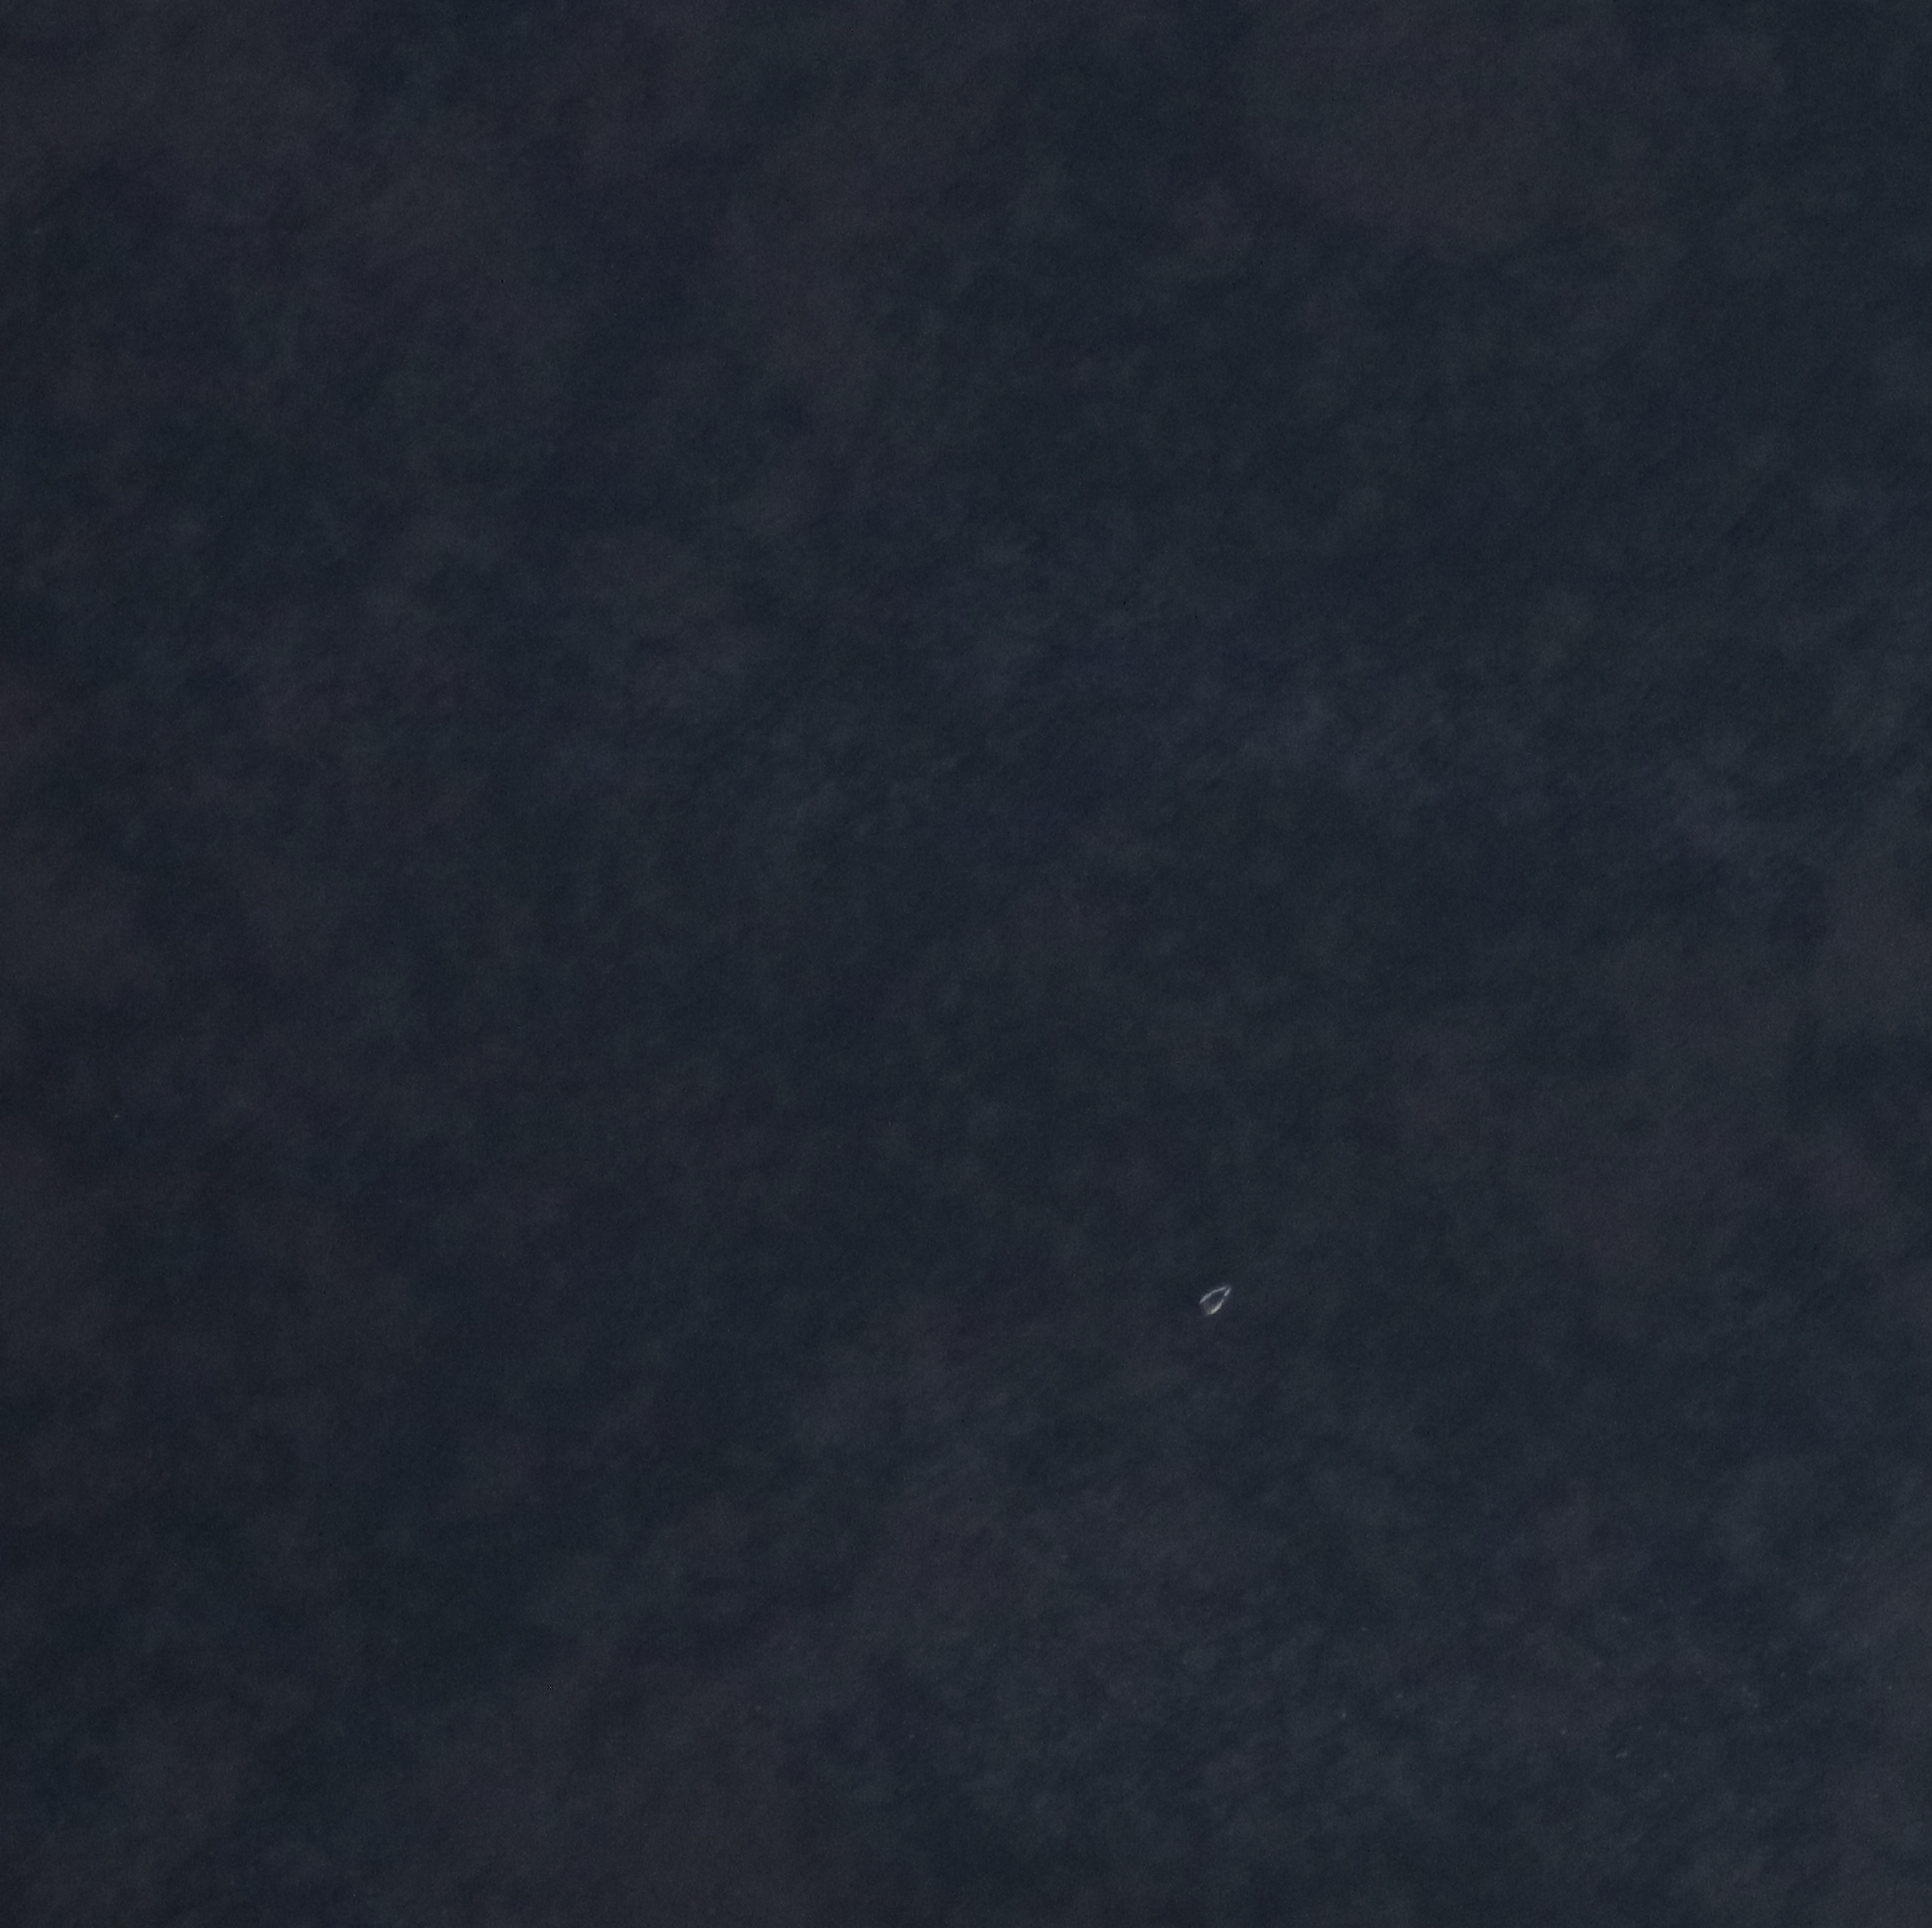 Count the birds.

1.